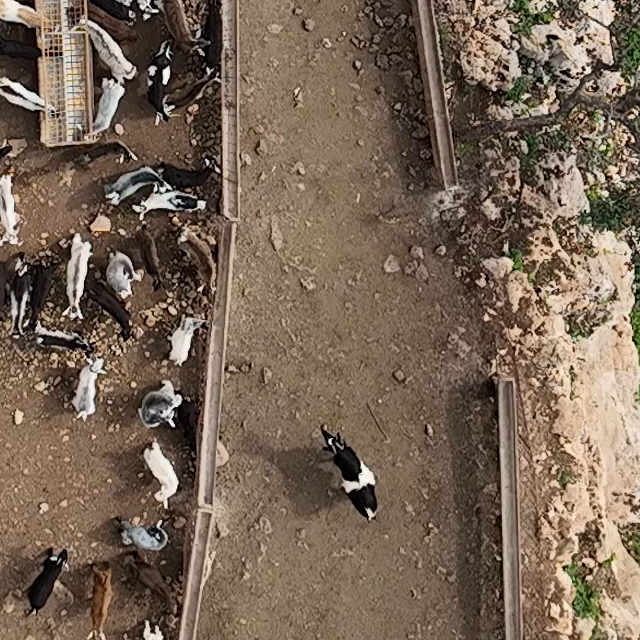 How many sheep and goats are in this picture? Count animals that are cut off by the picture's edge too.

38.